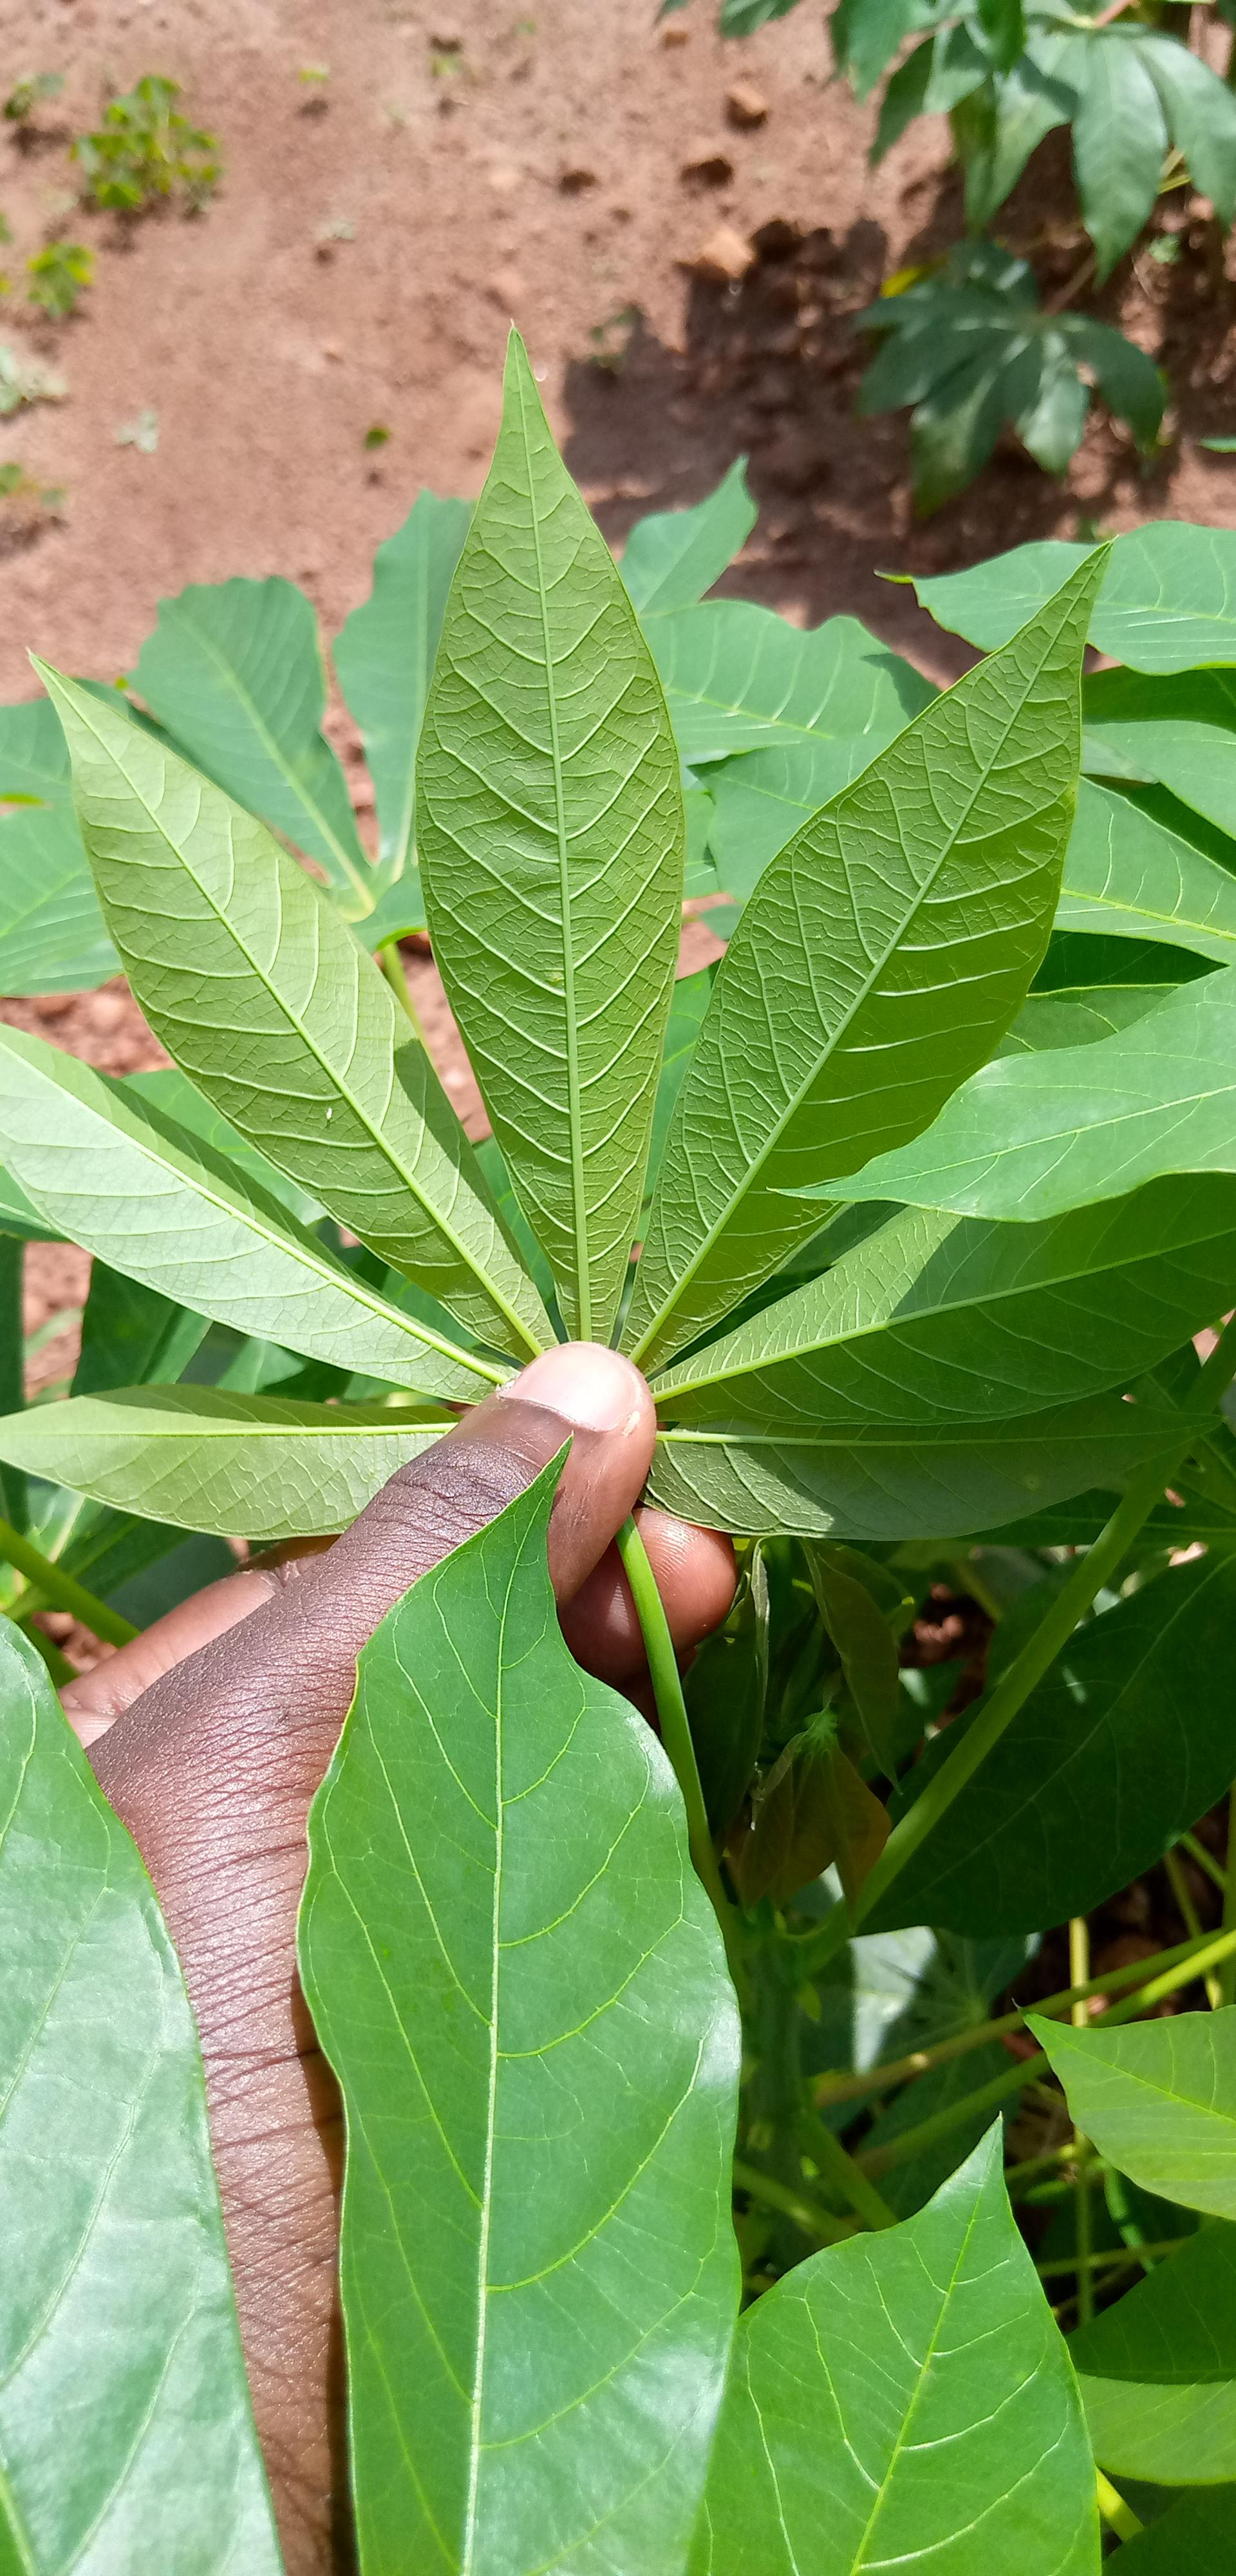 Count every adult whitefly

1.